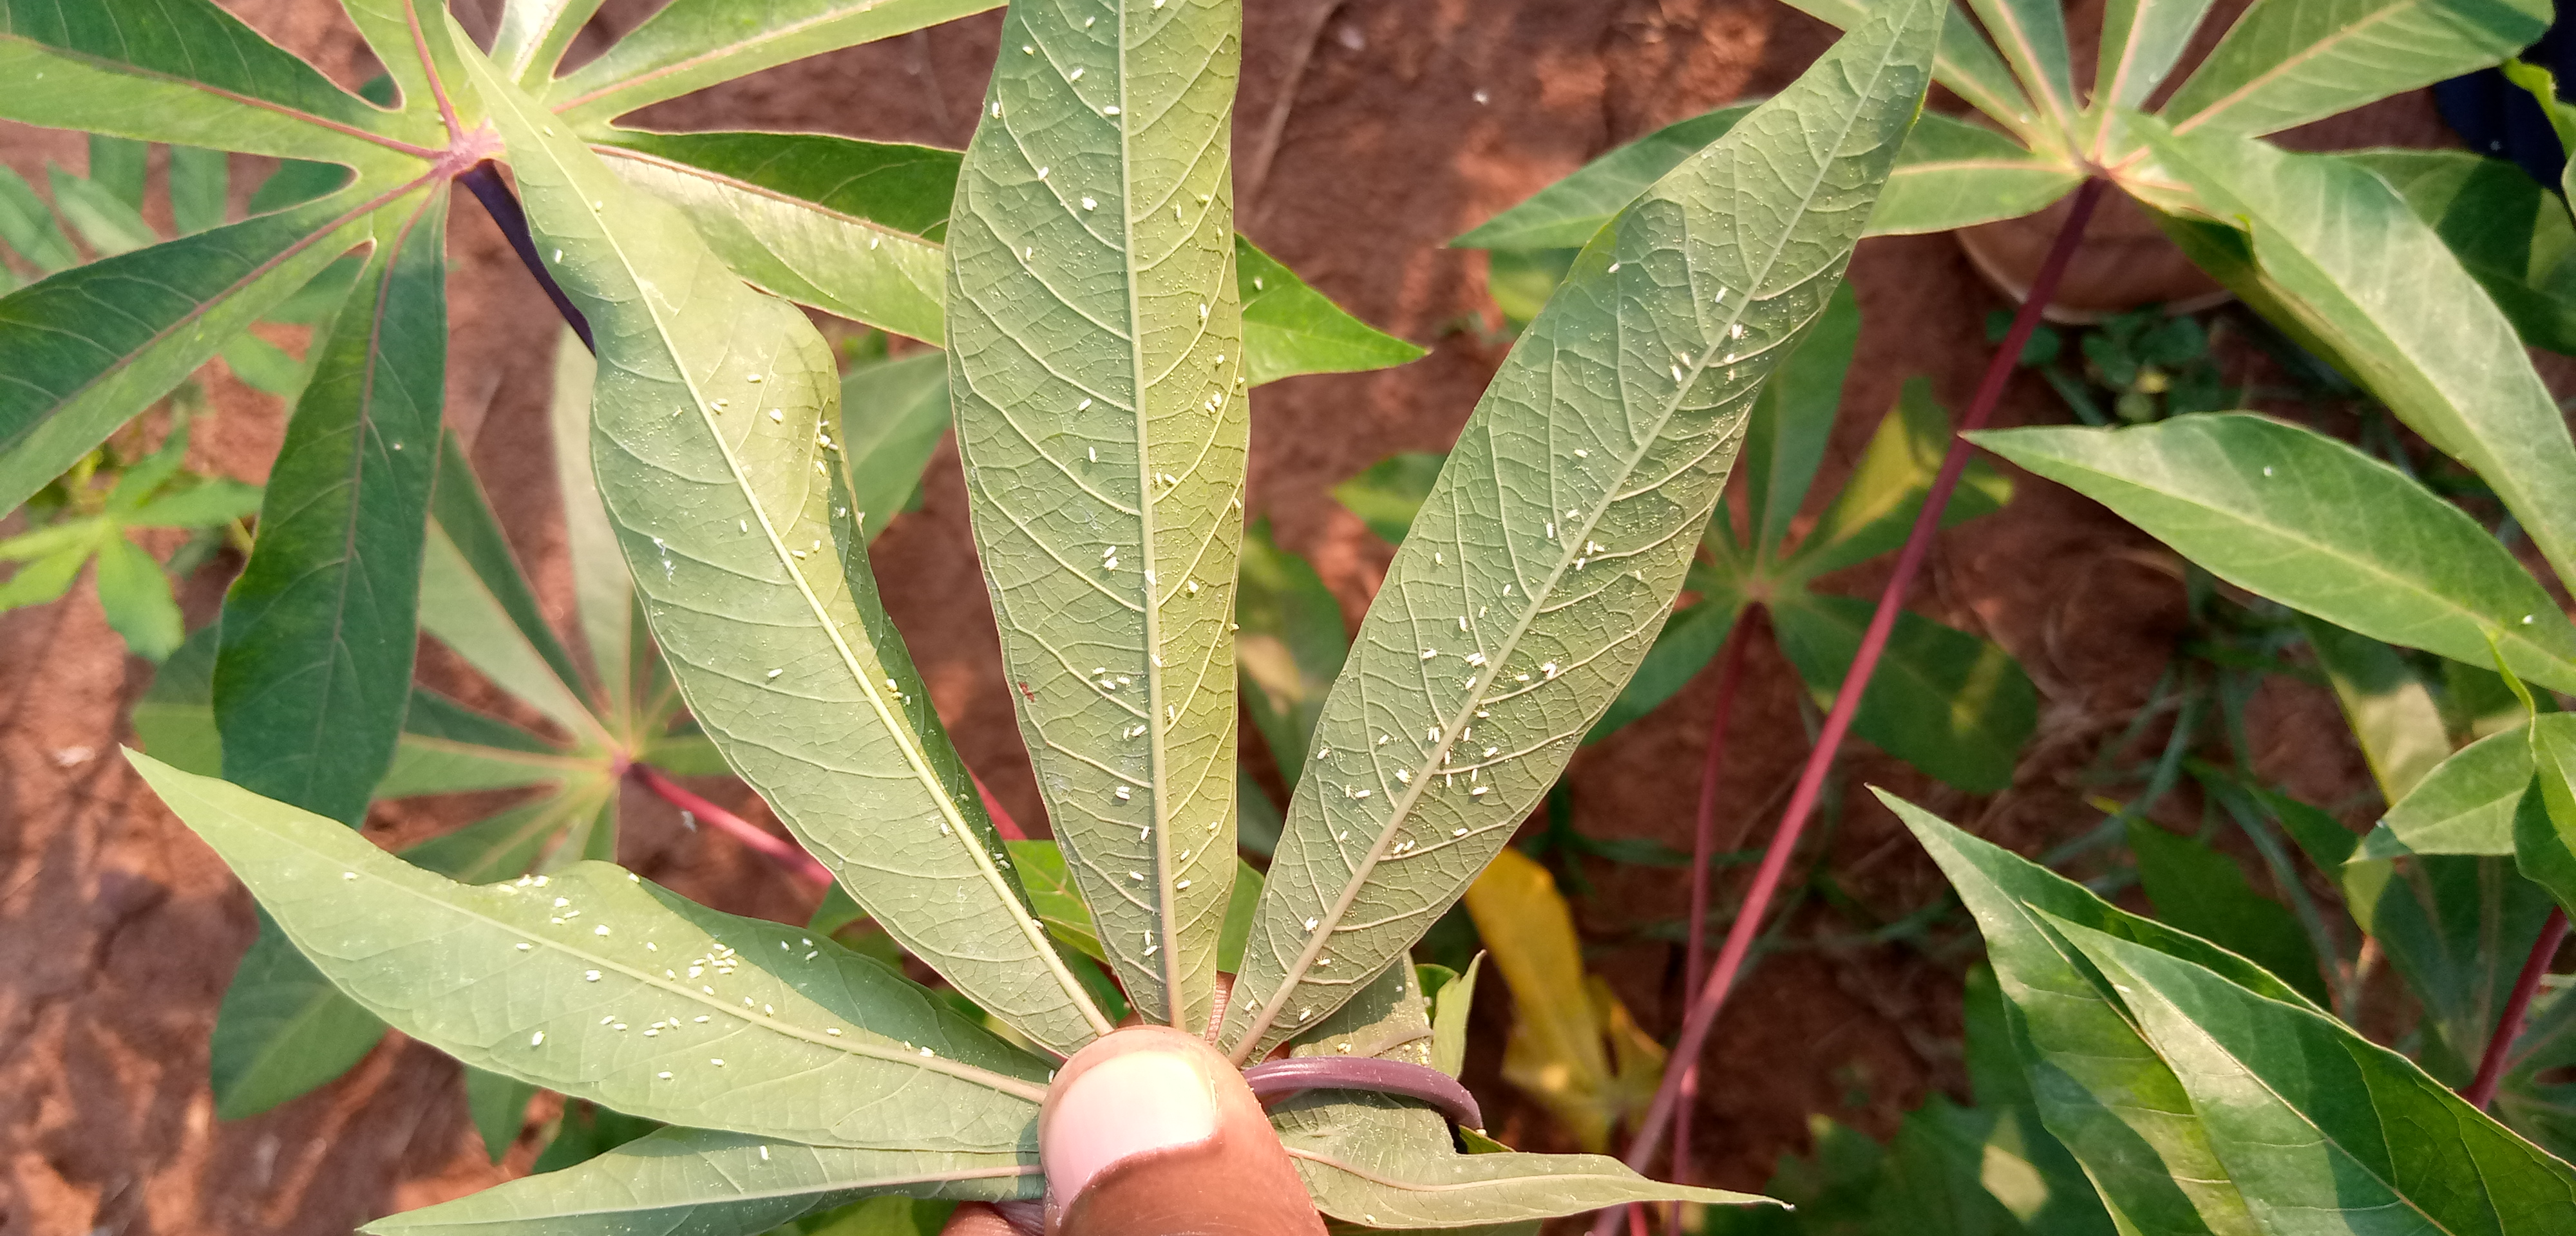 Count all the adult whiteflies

176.